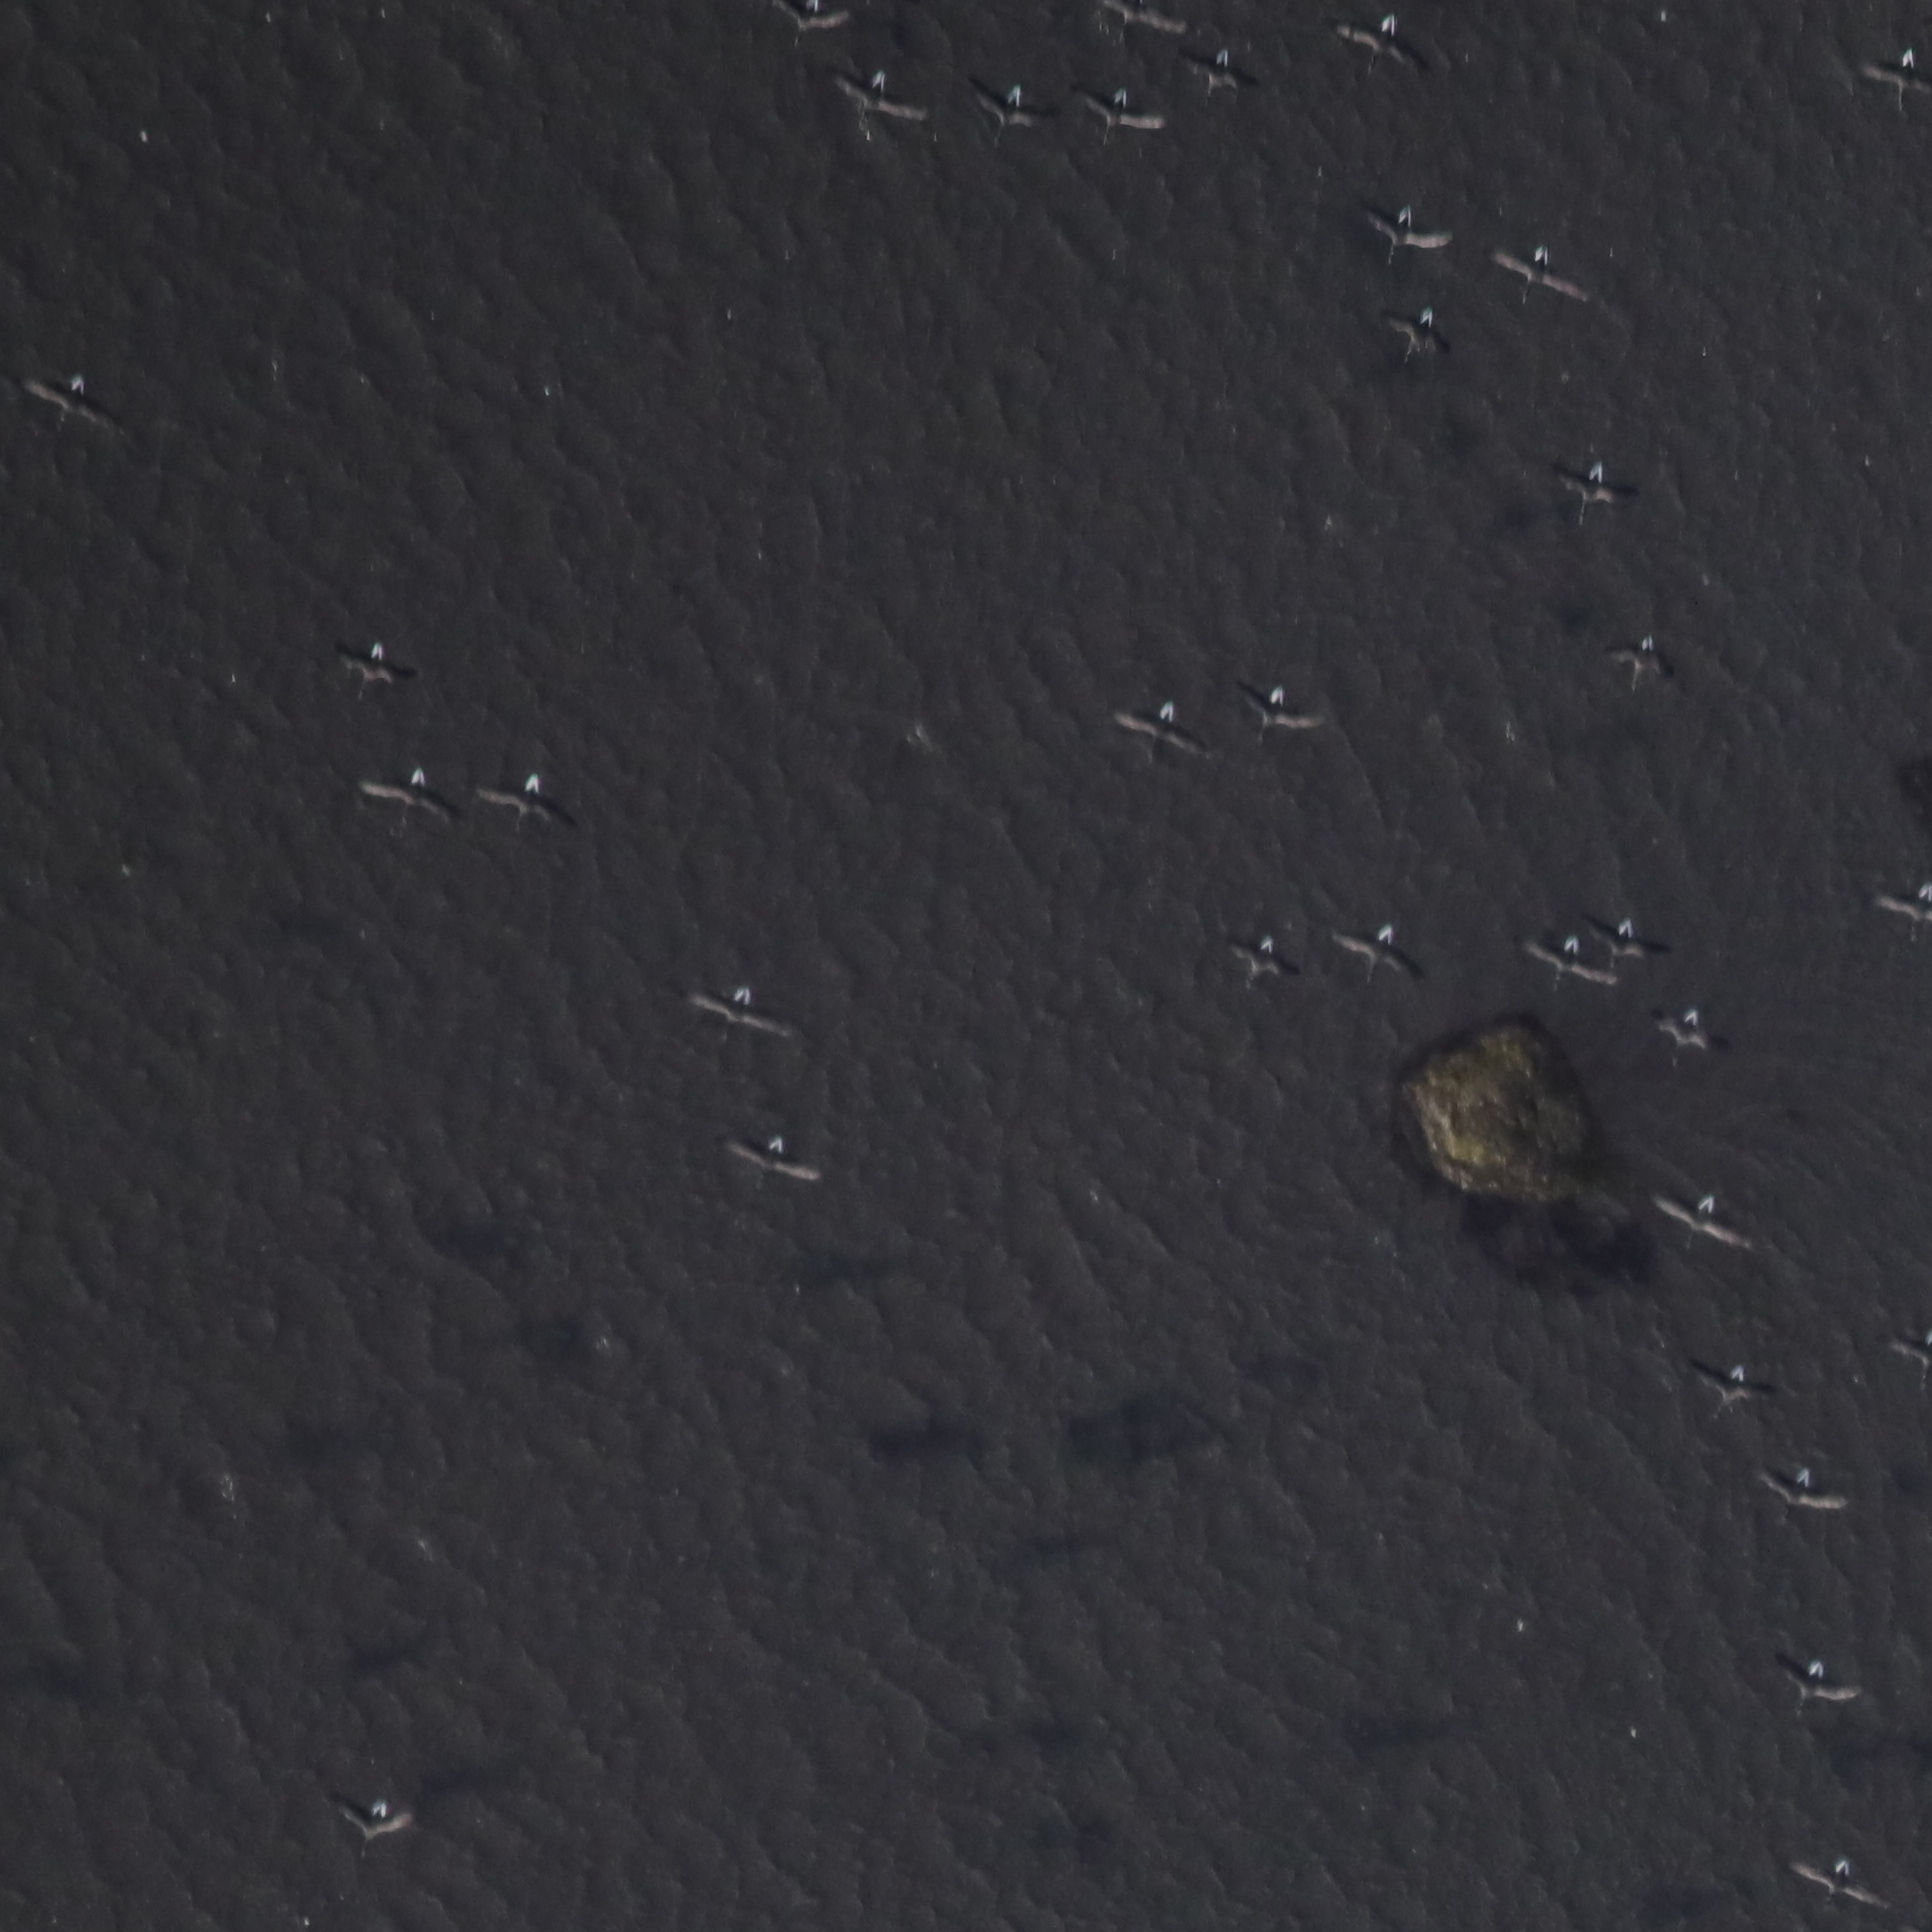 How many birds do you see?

34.